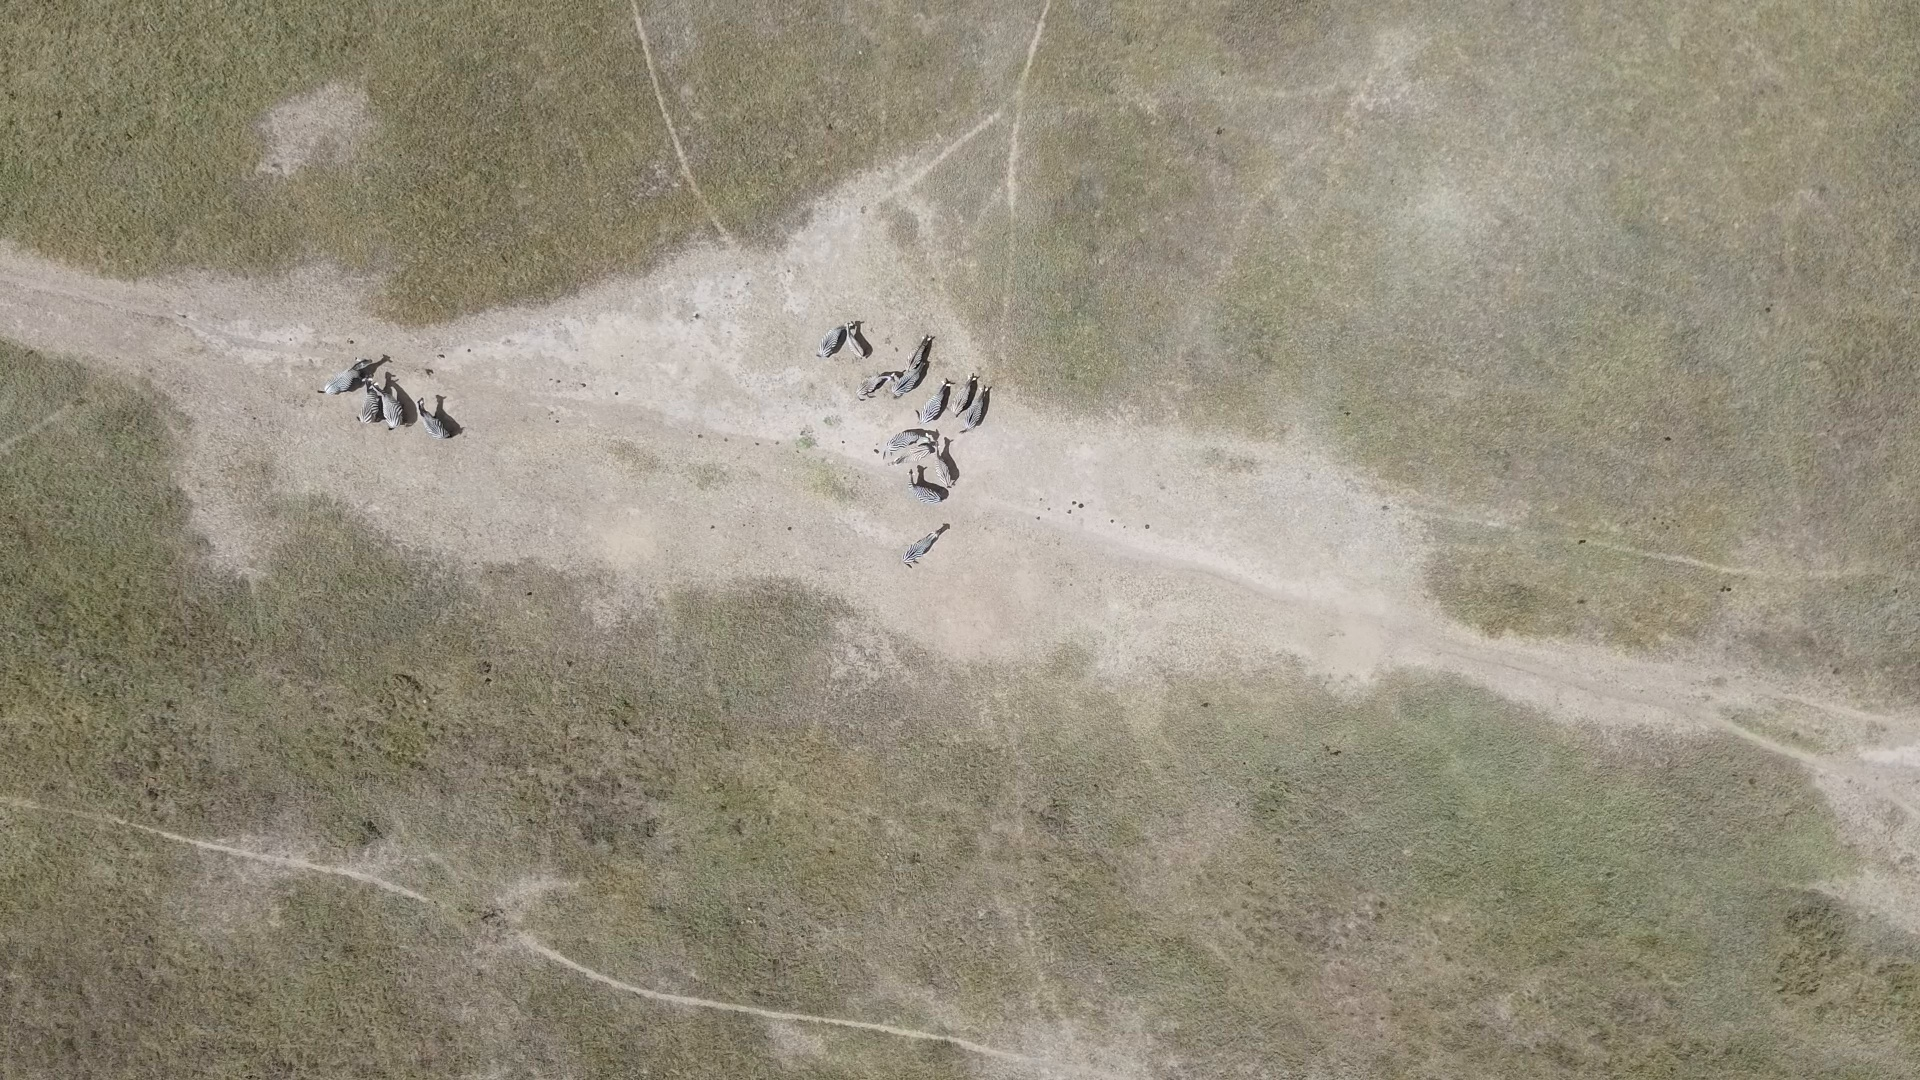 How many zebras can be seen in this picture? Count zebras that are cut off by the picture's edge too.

17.